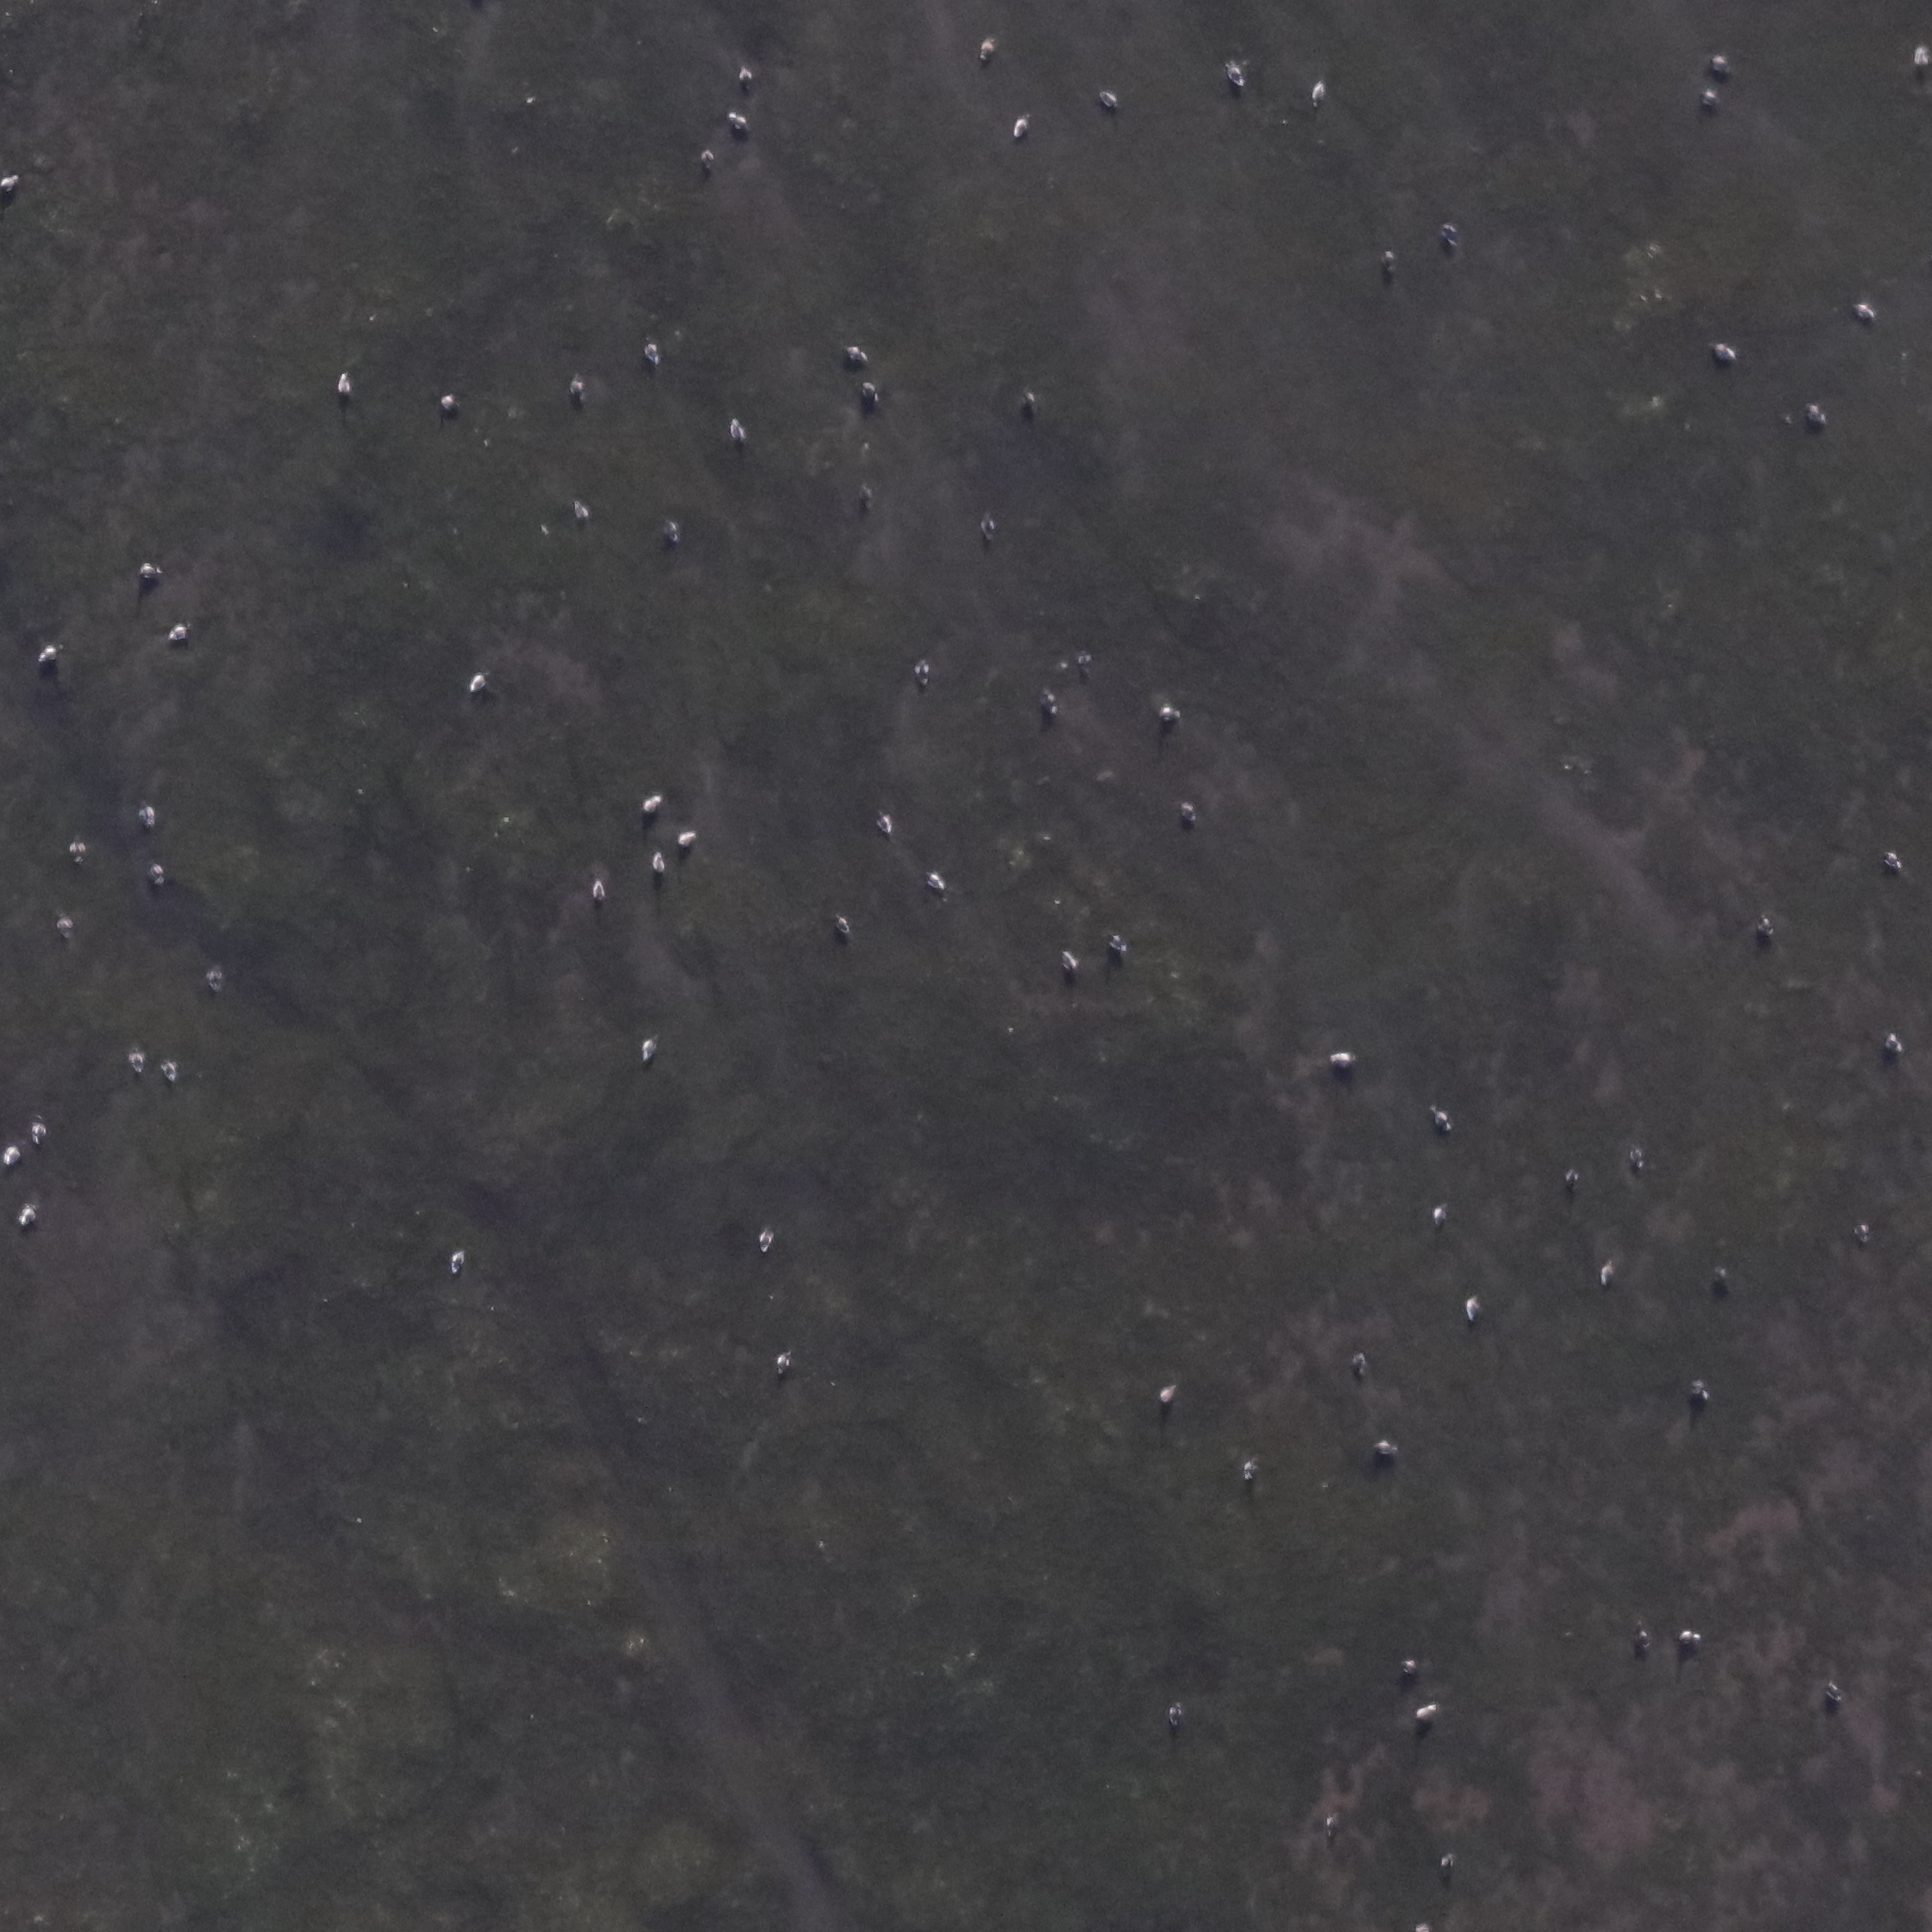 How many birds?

87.